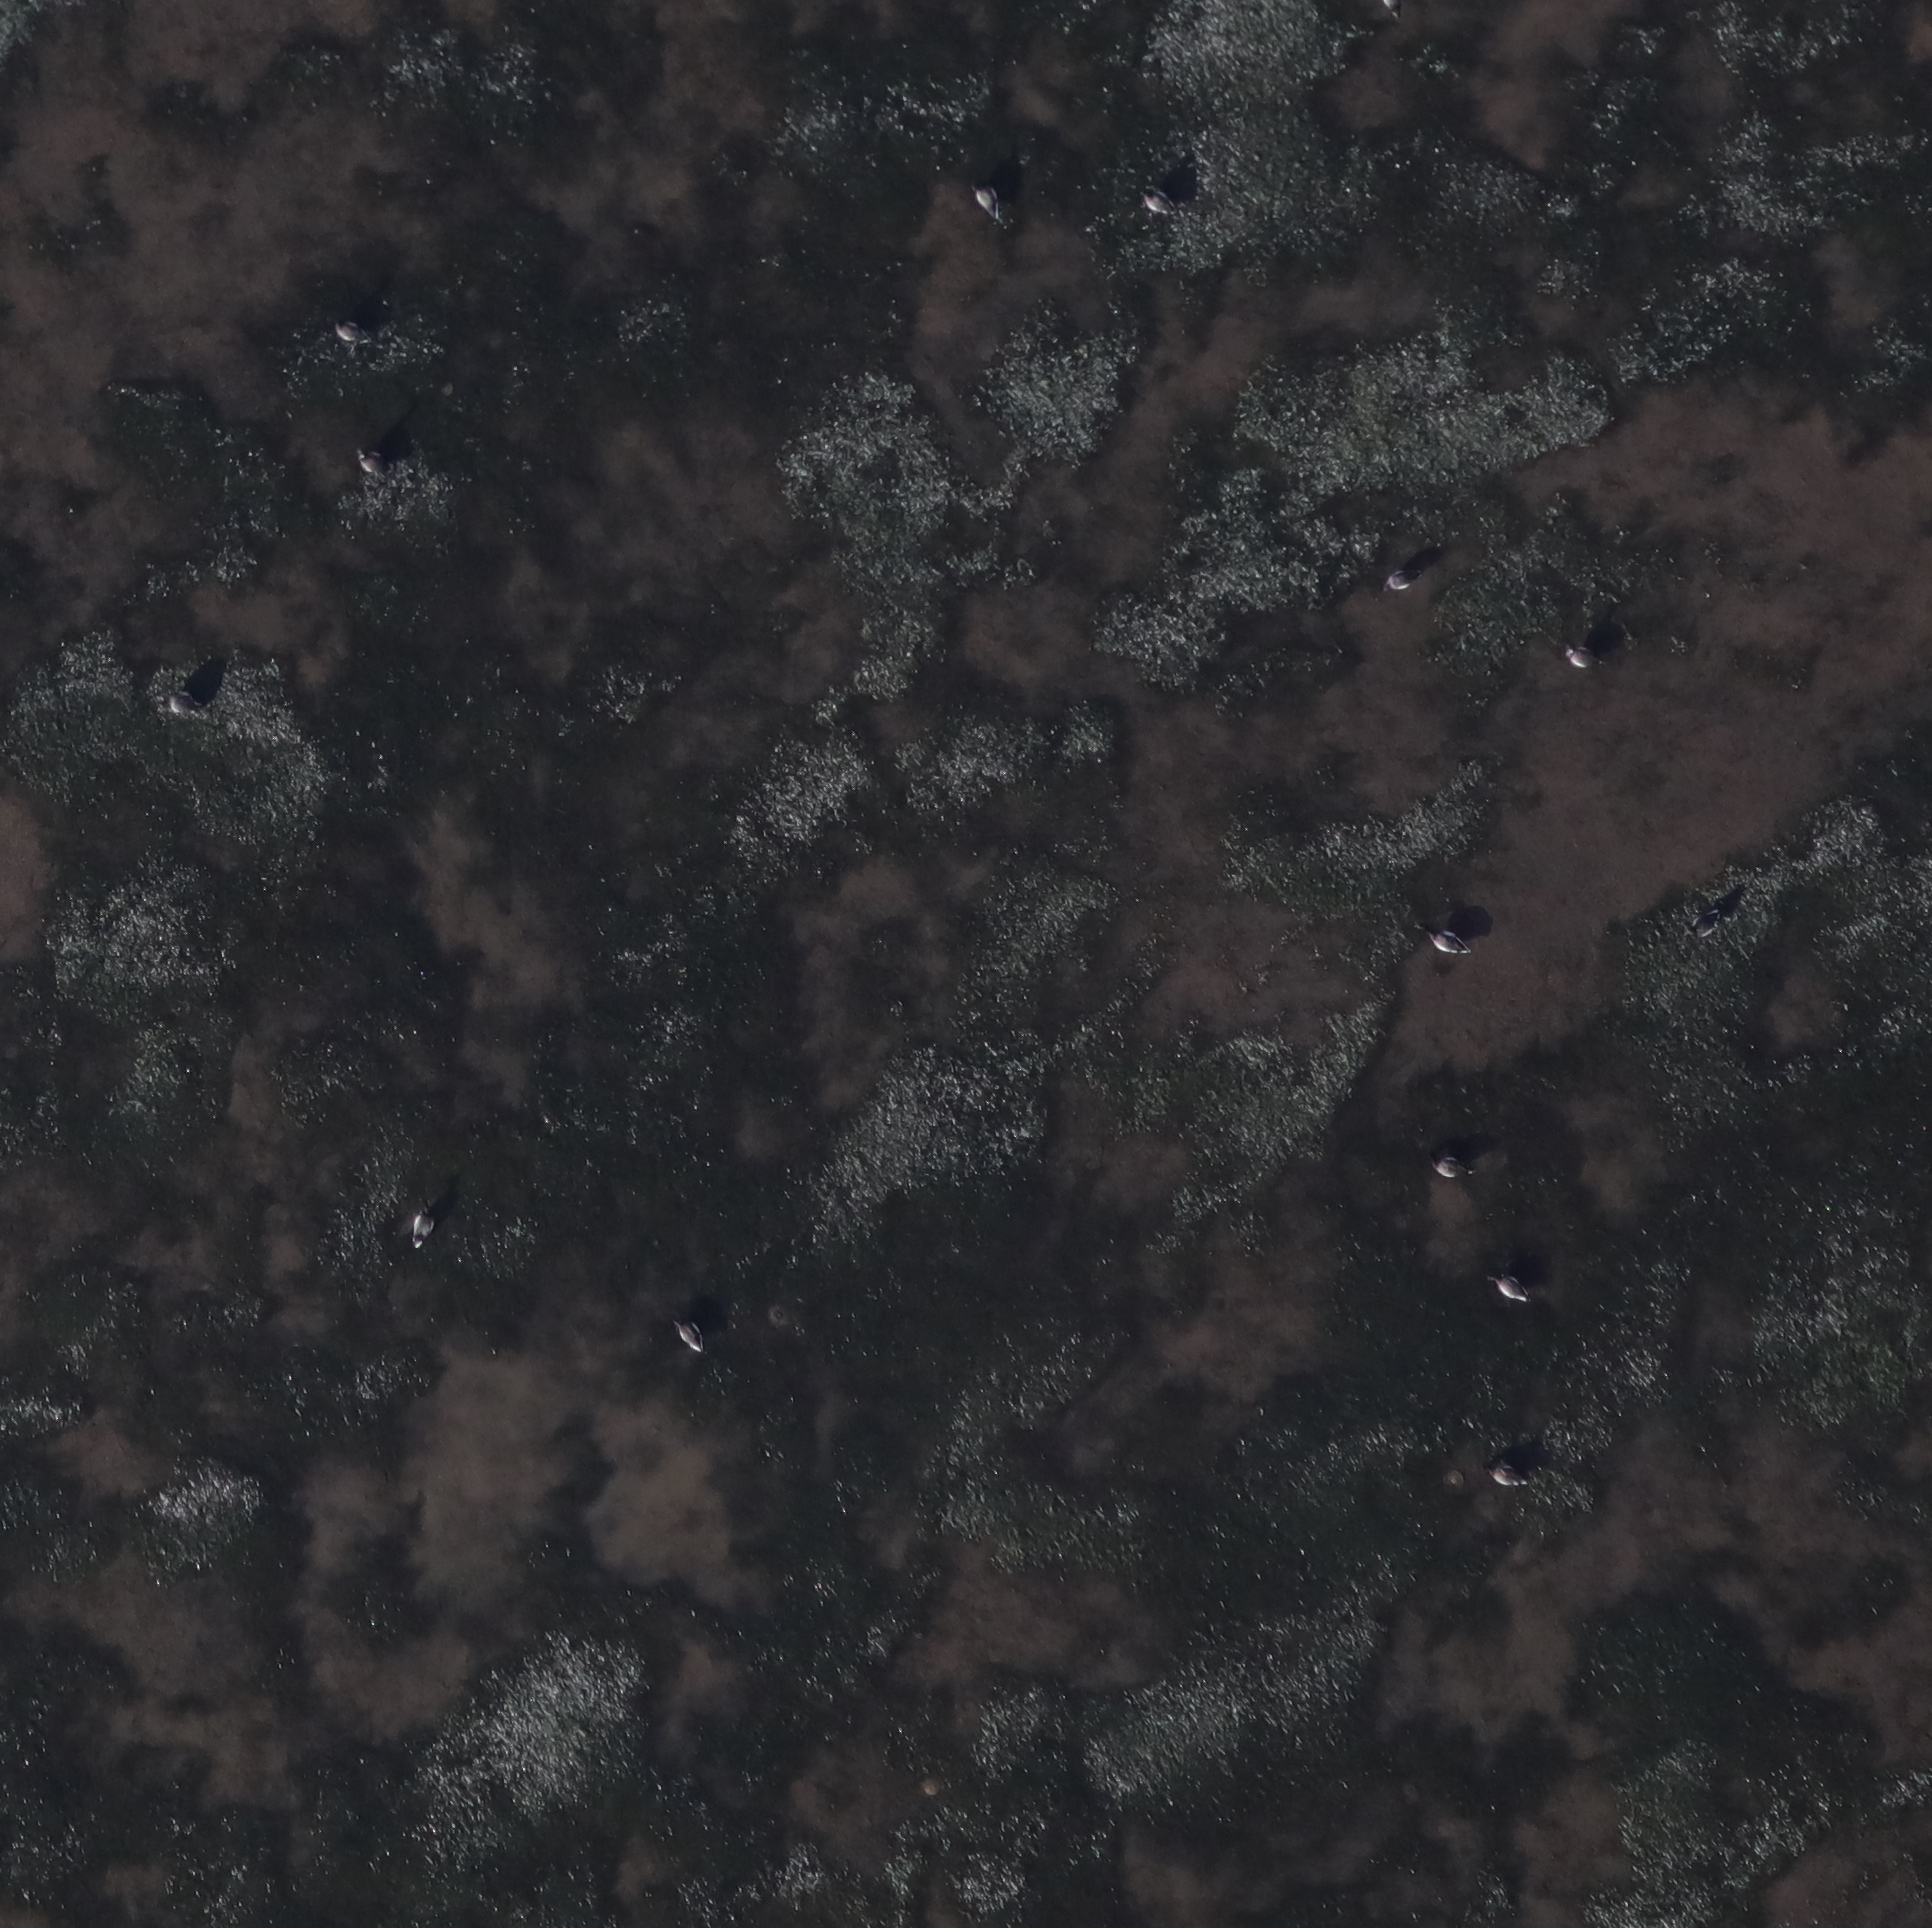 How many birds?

14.